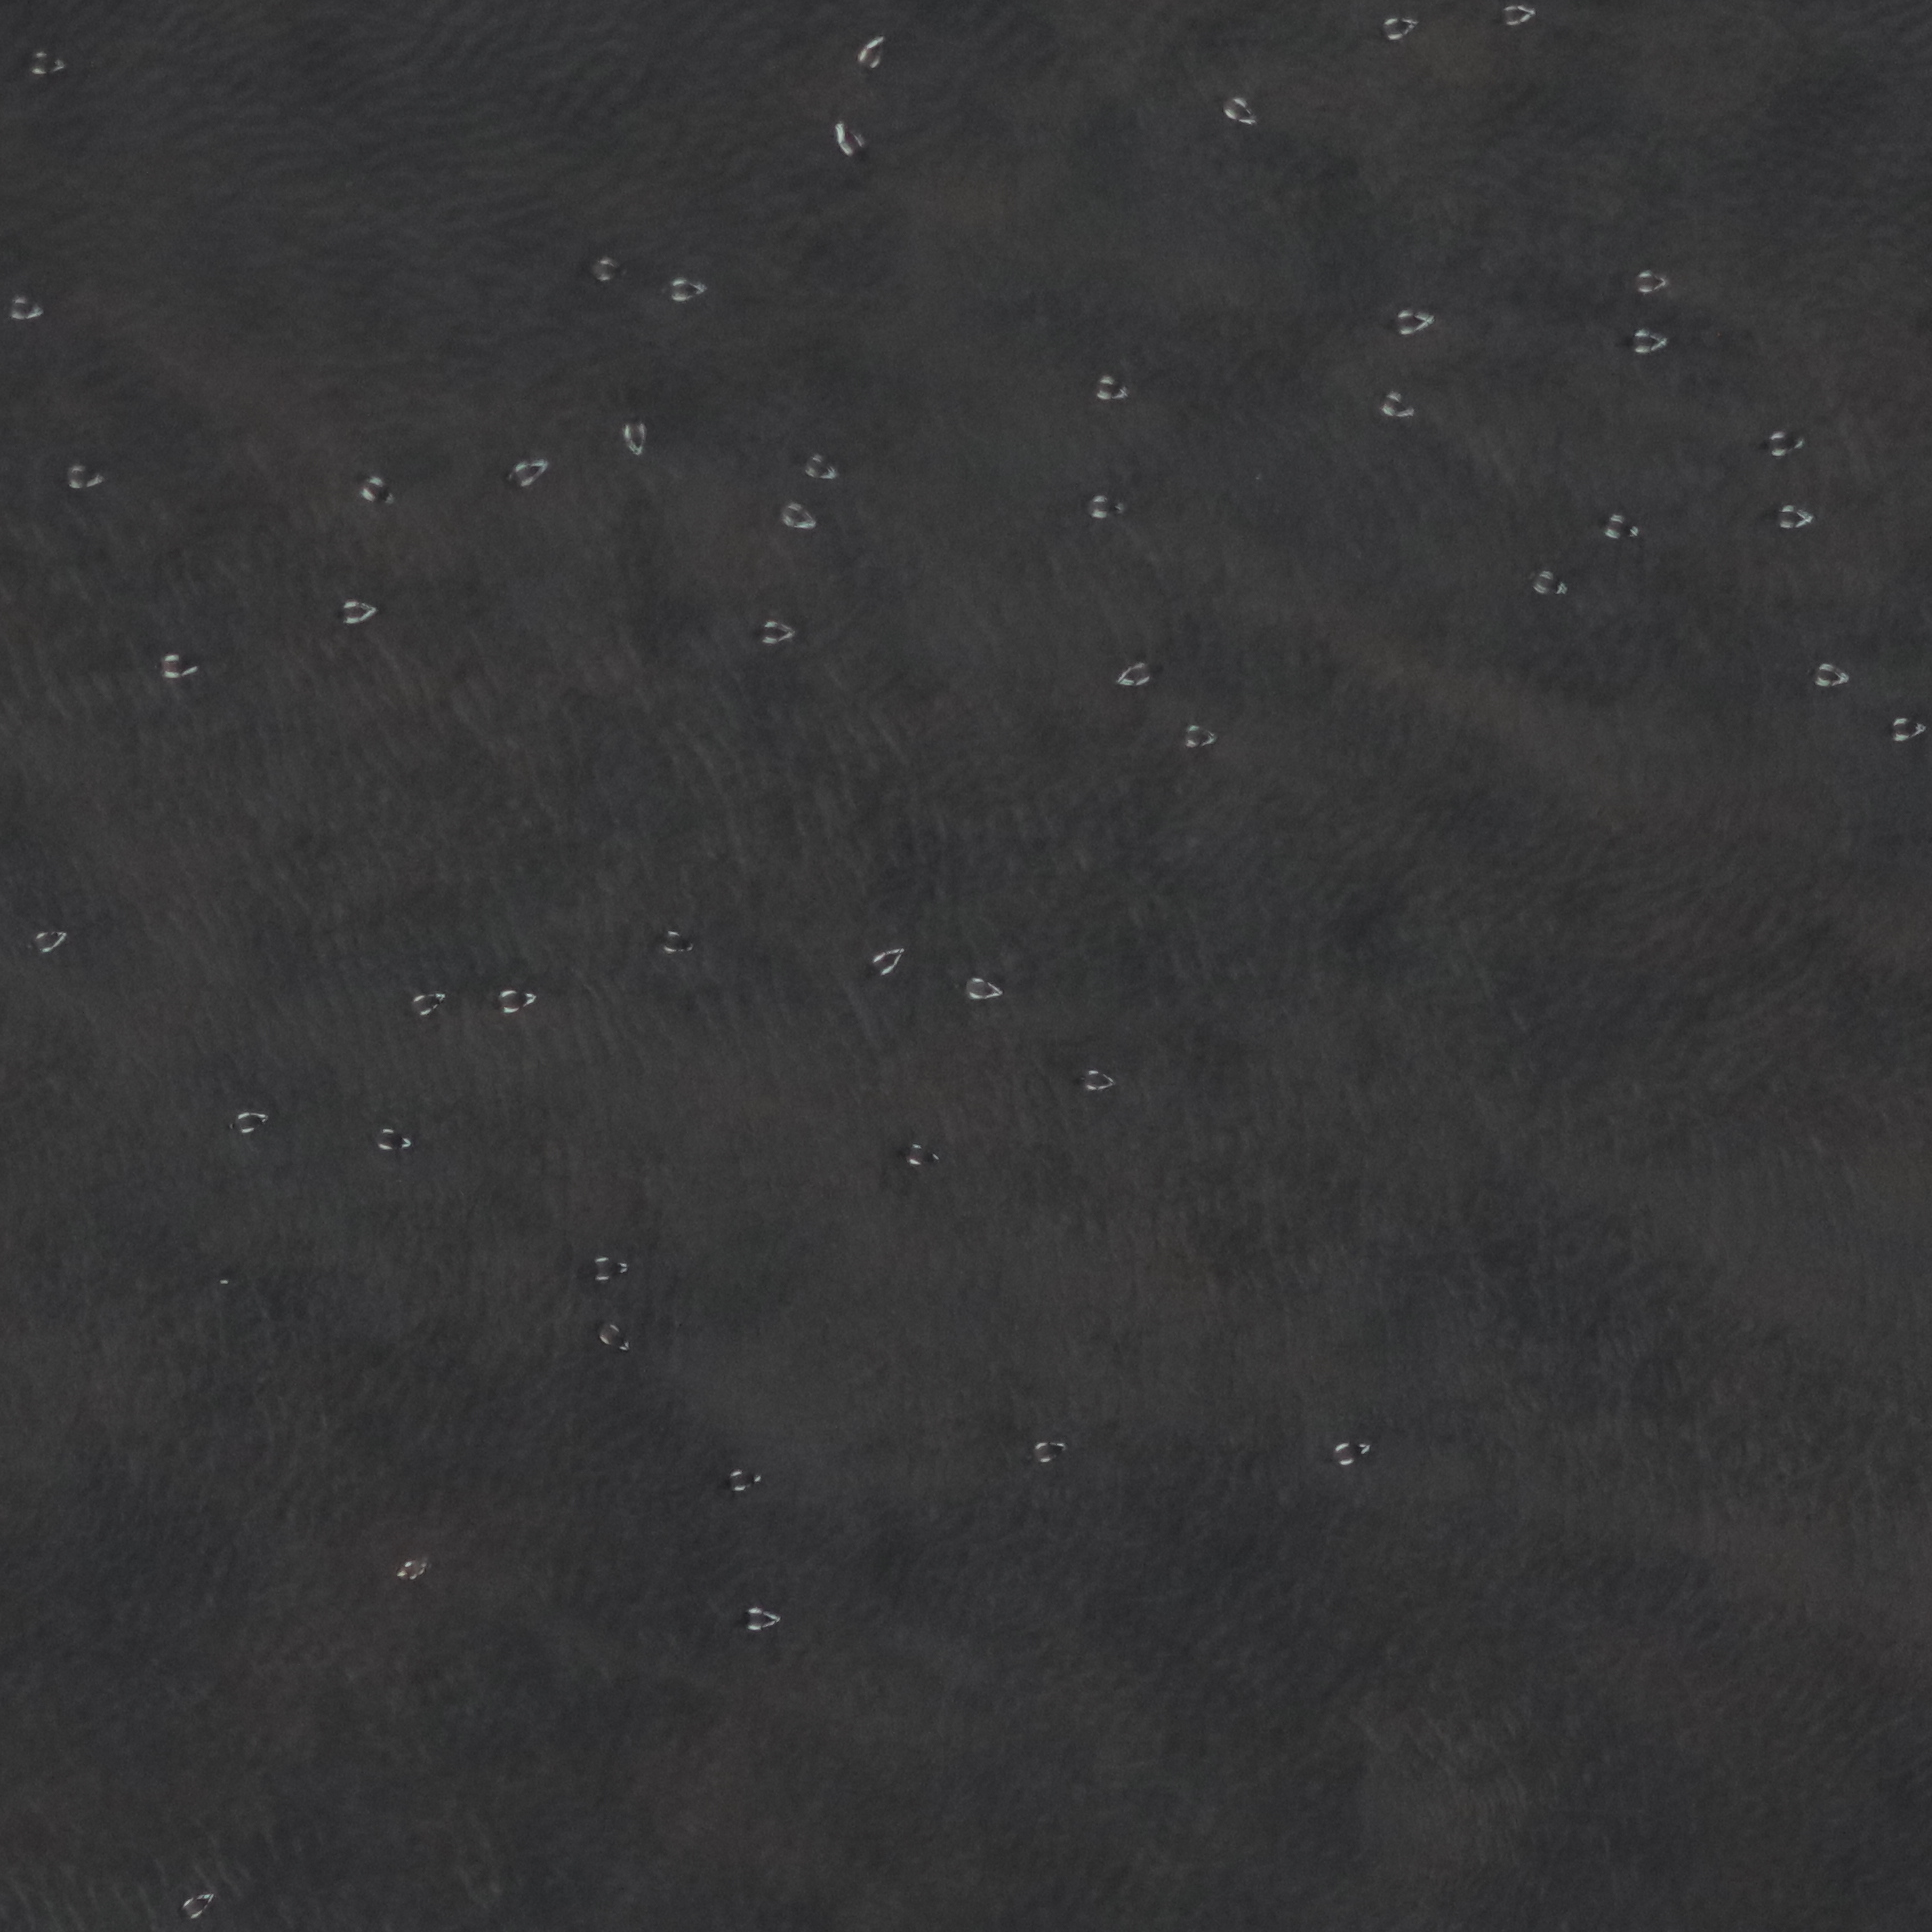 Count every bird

50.